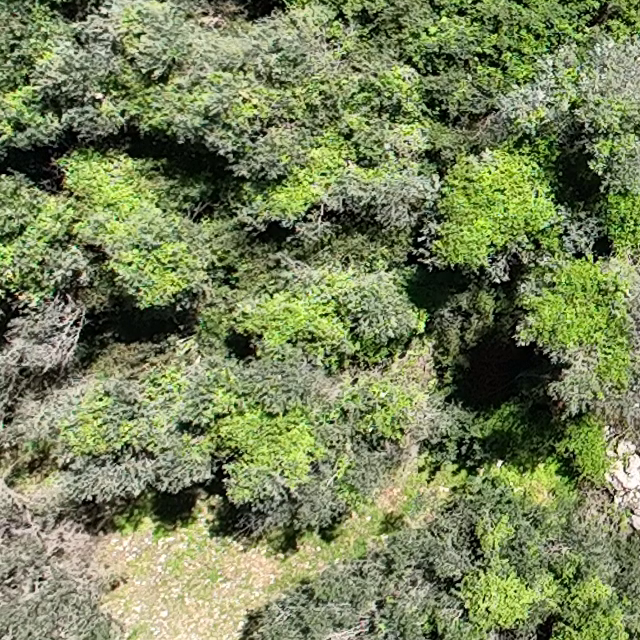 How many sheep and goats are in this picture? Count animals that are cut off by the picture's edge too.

0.